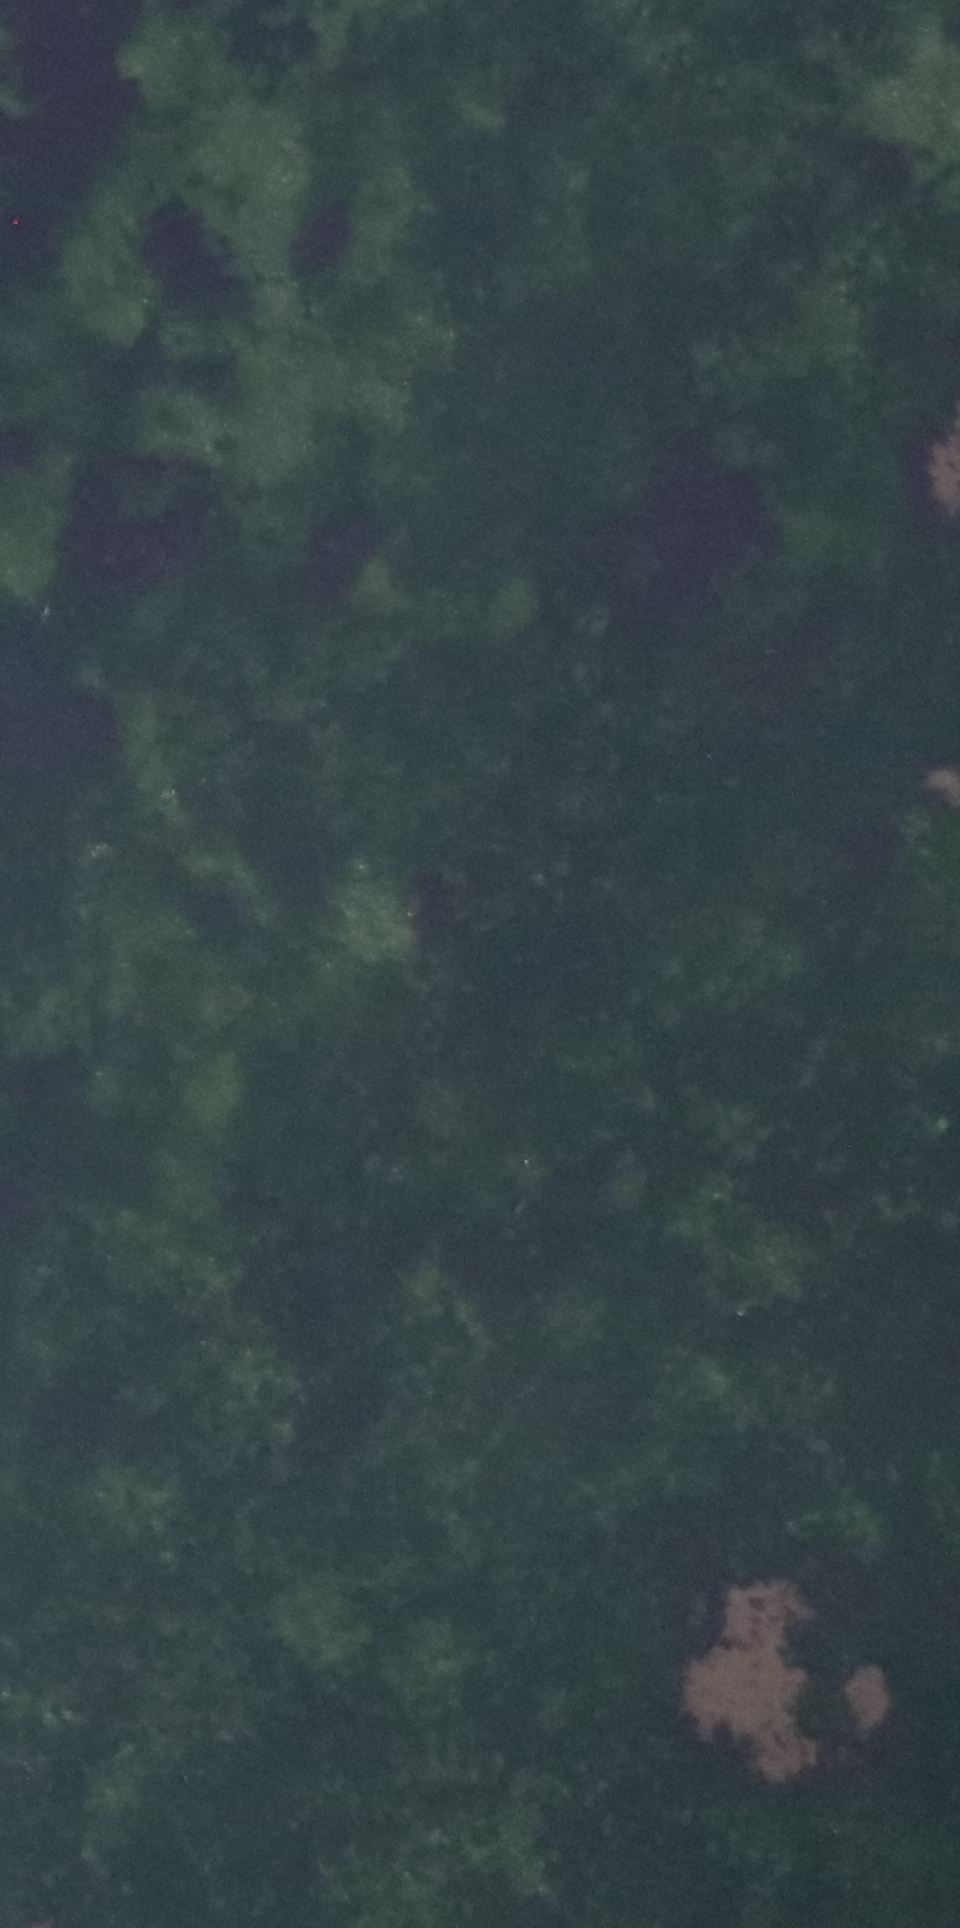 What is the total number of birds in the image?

0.